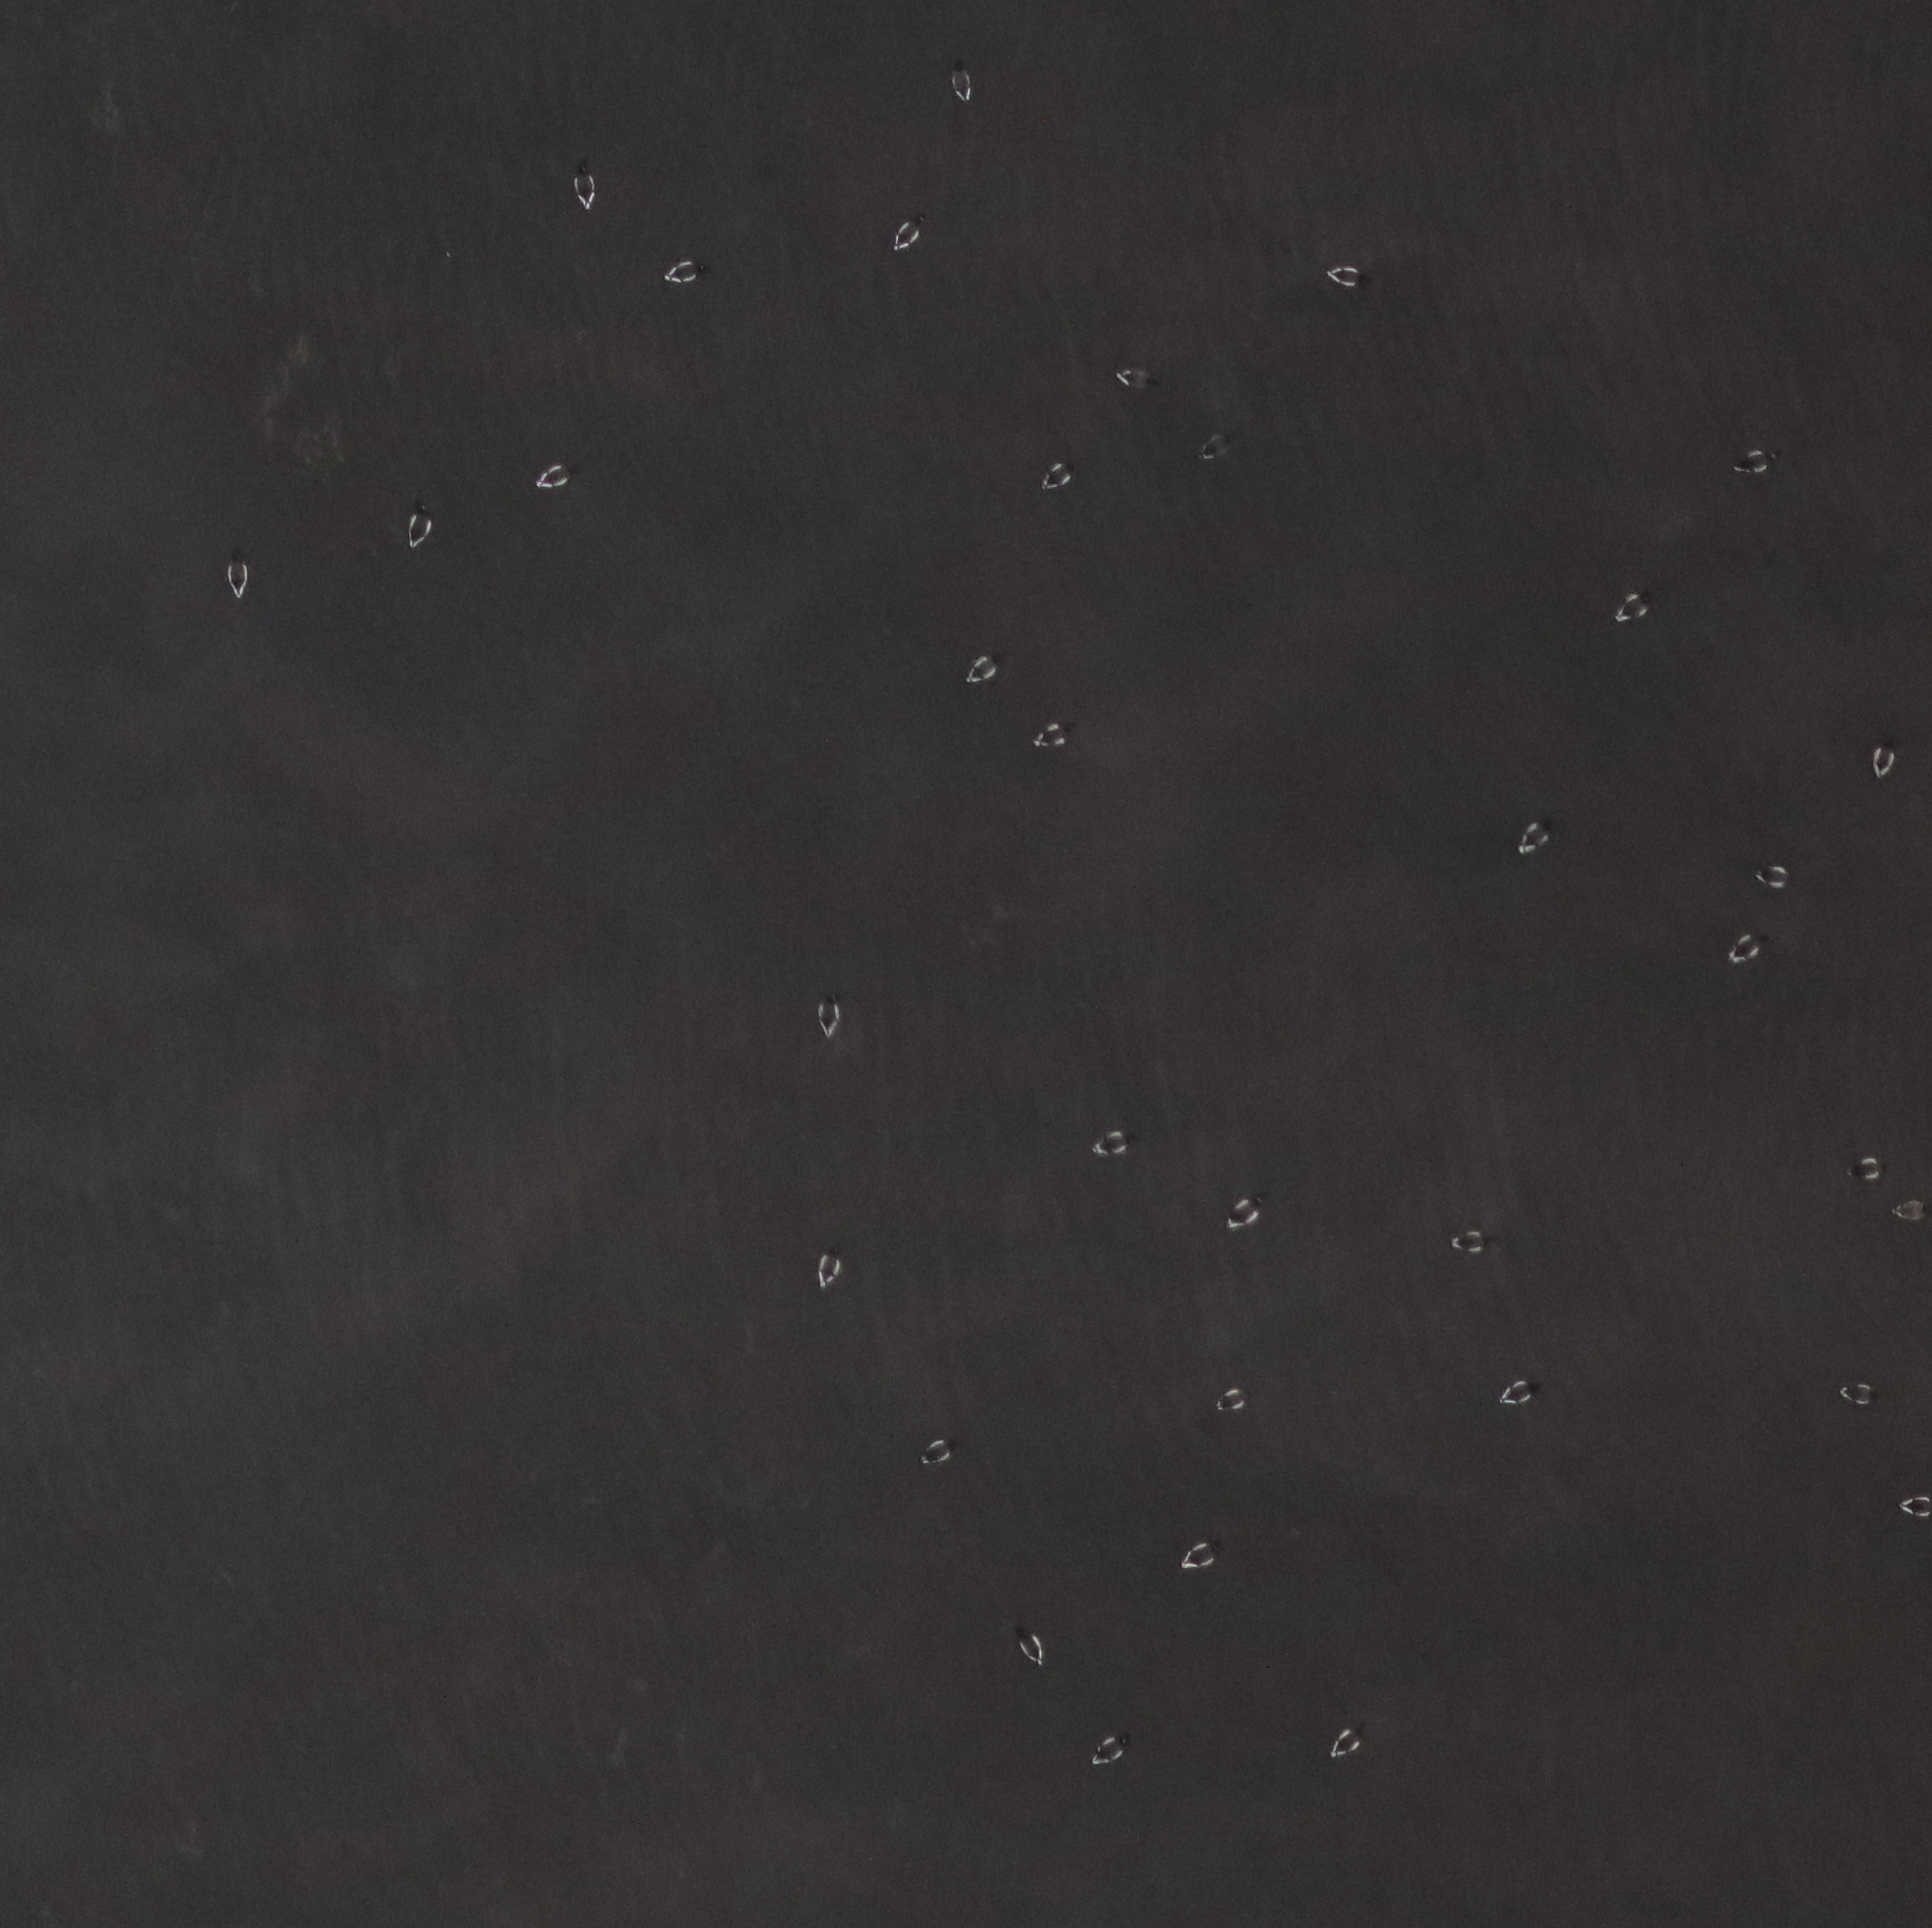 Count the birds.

35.